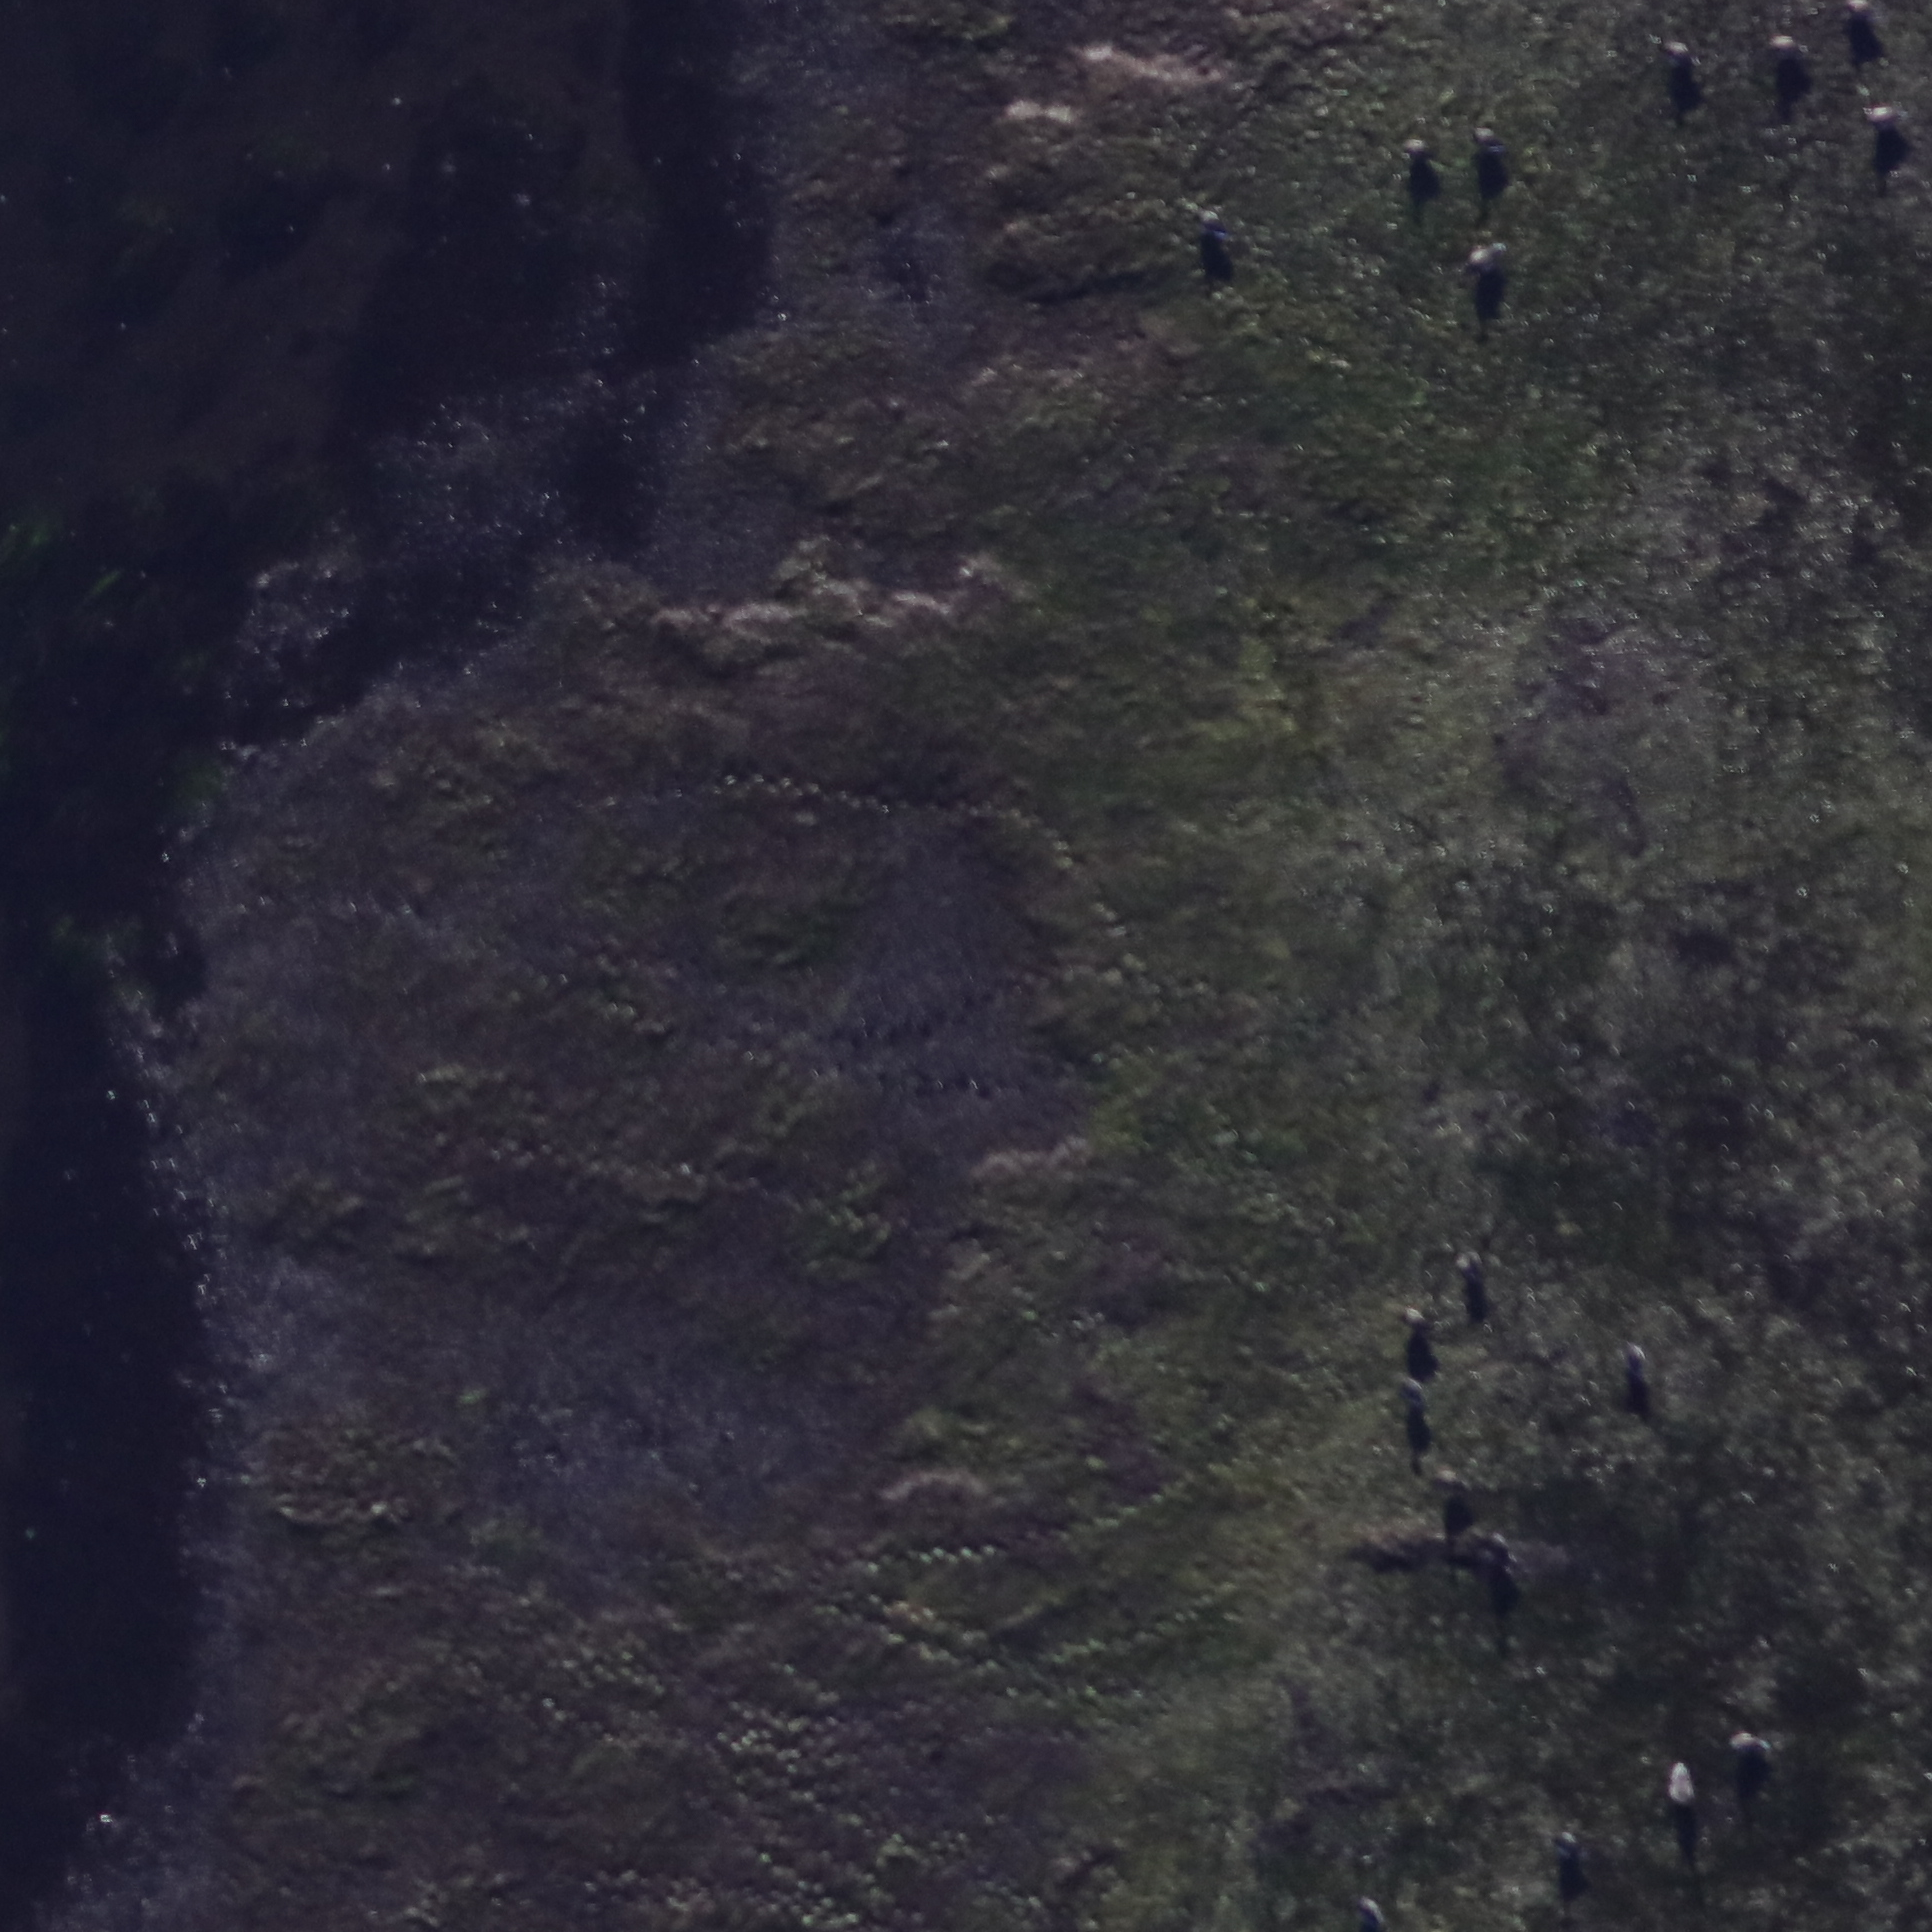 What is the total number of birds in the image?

18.